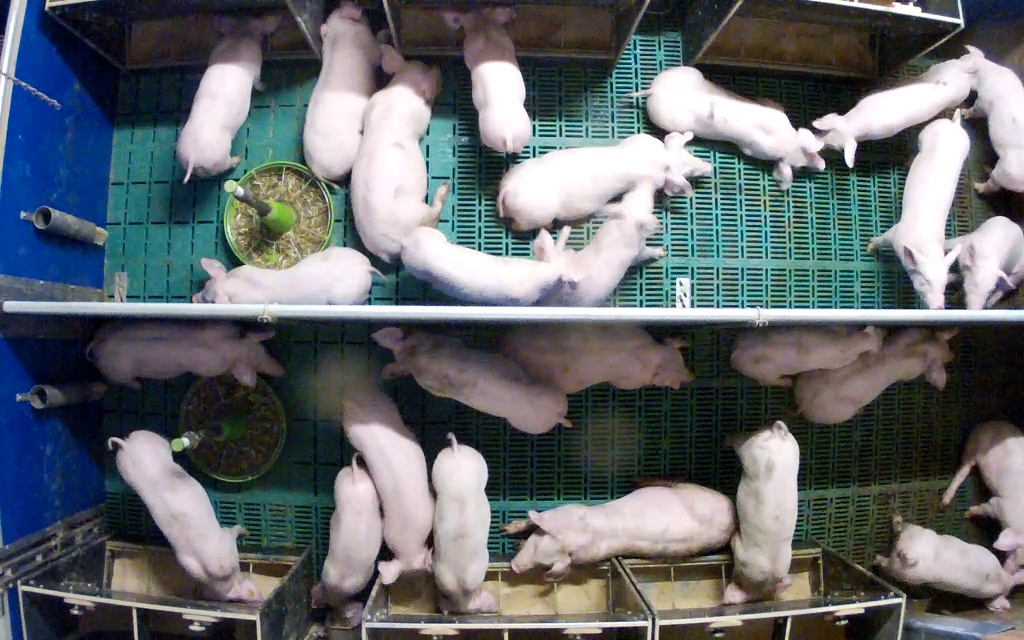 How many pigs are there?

26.